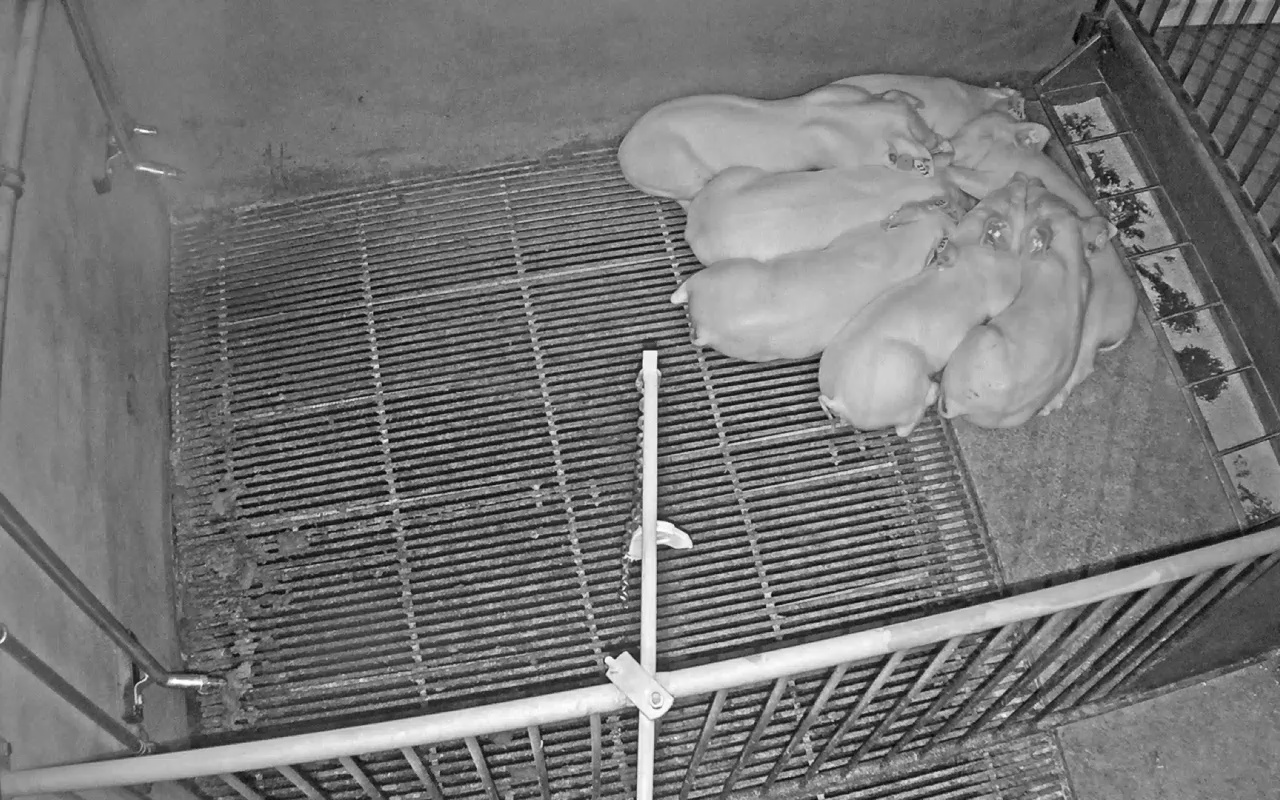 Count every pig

7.